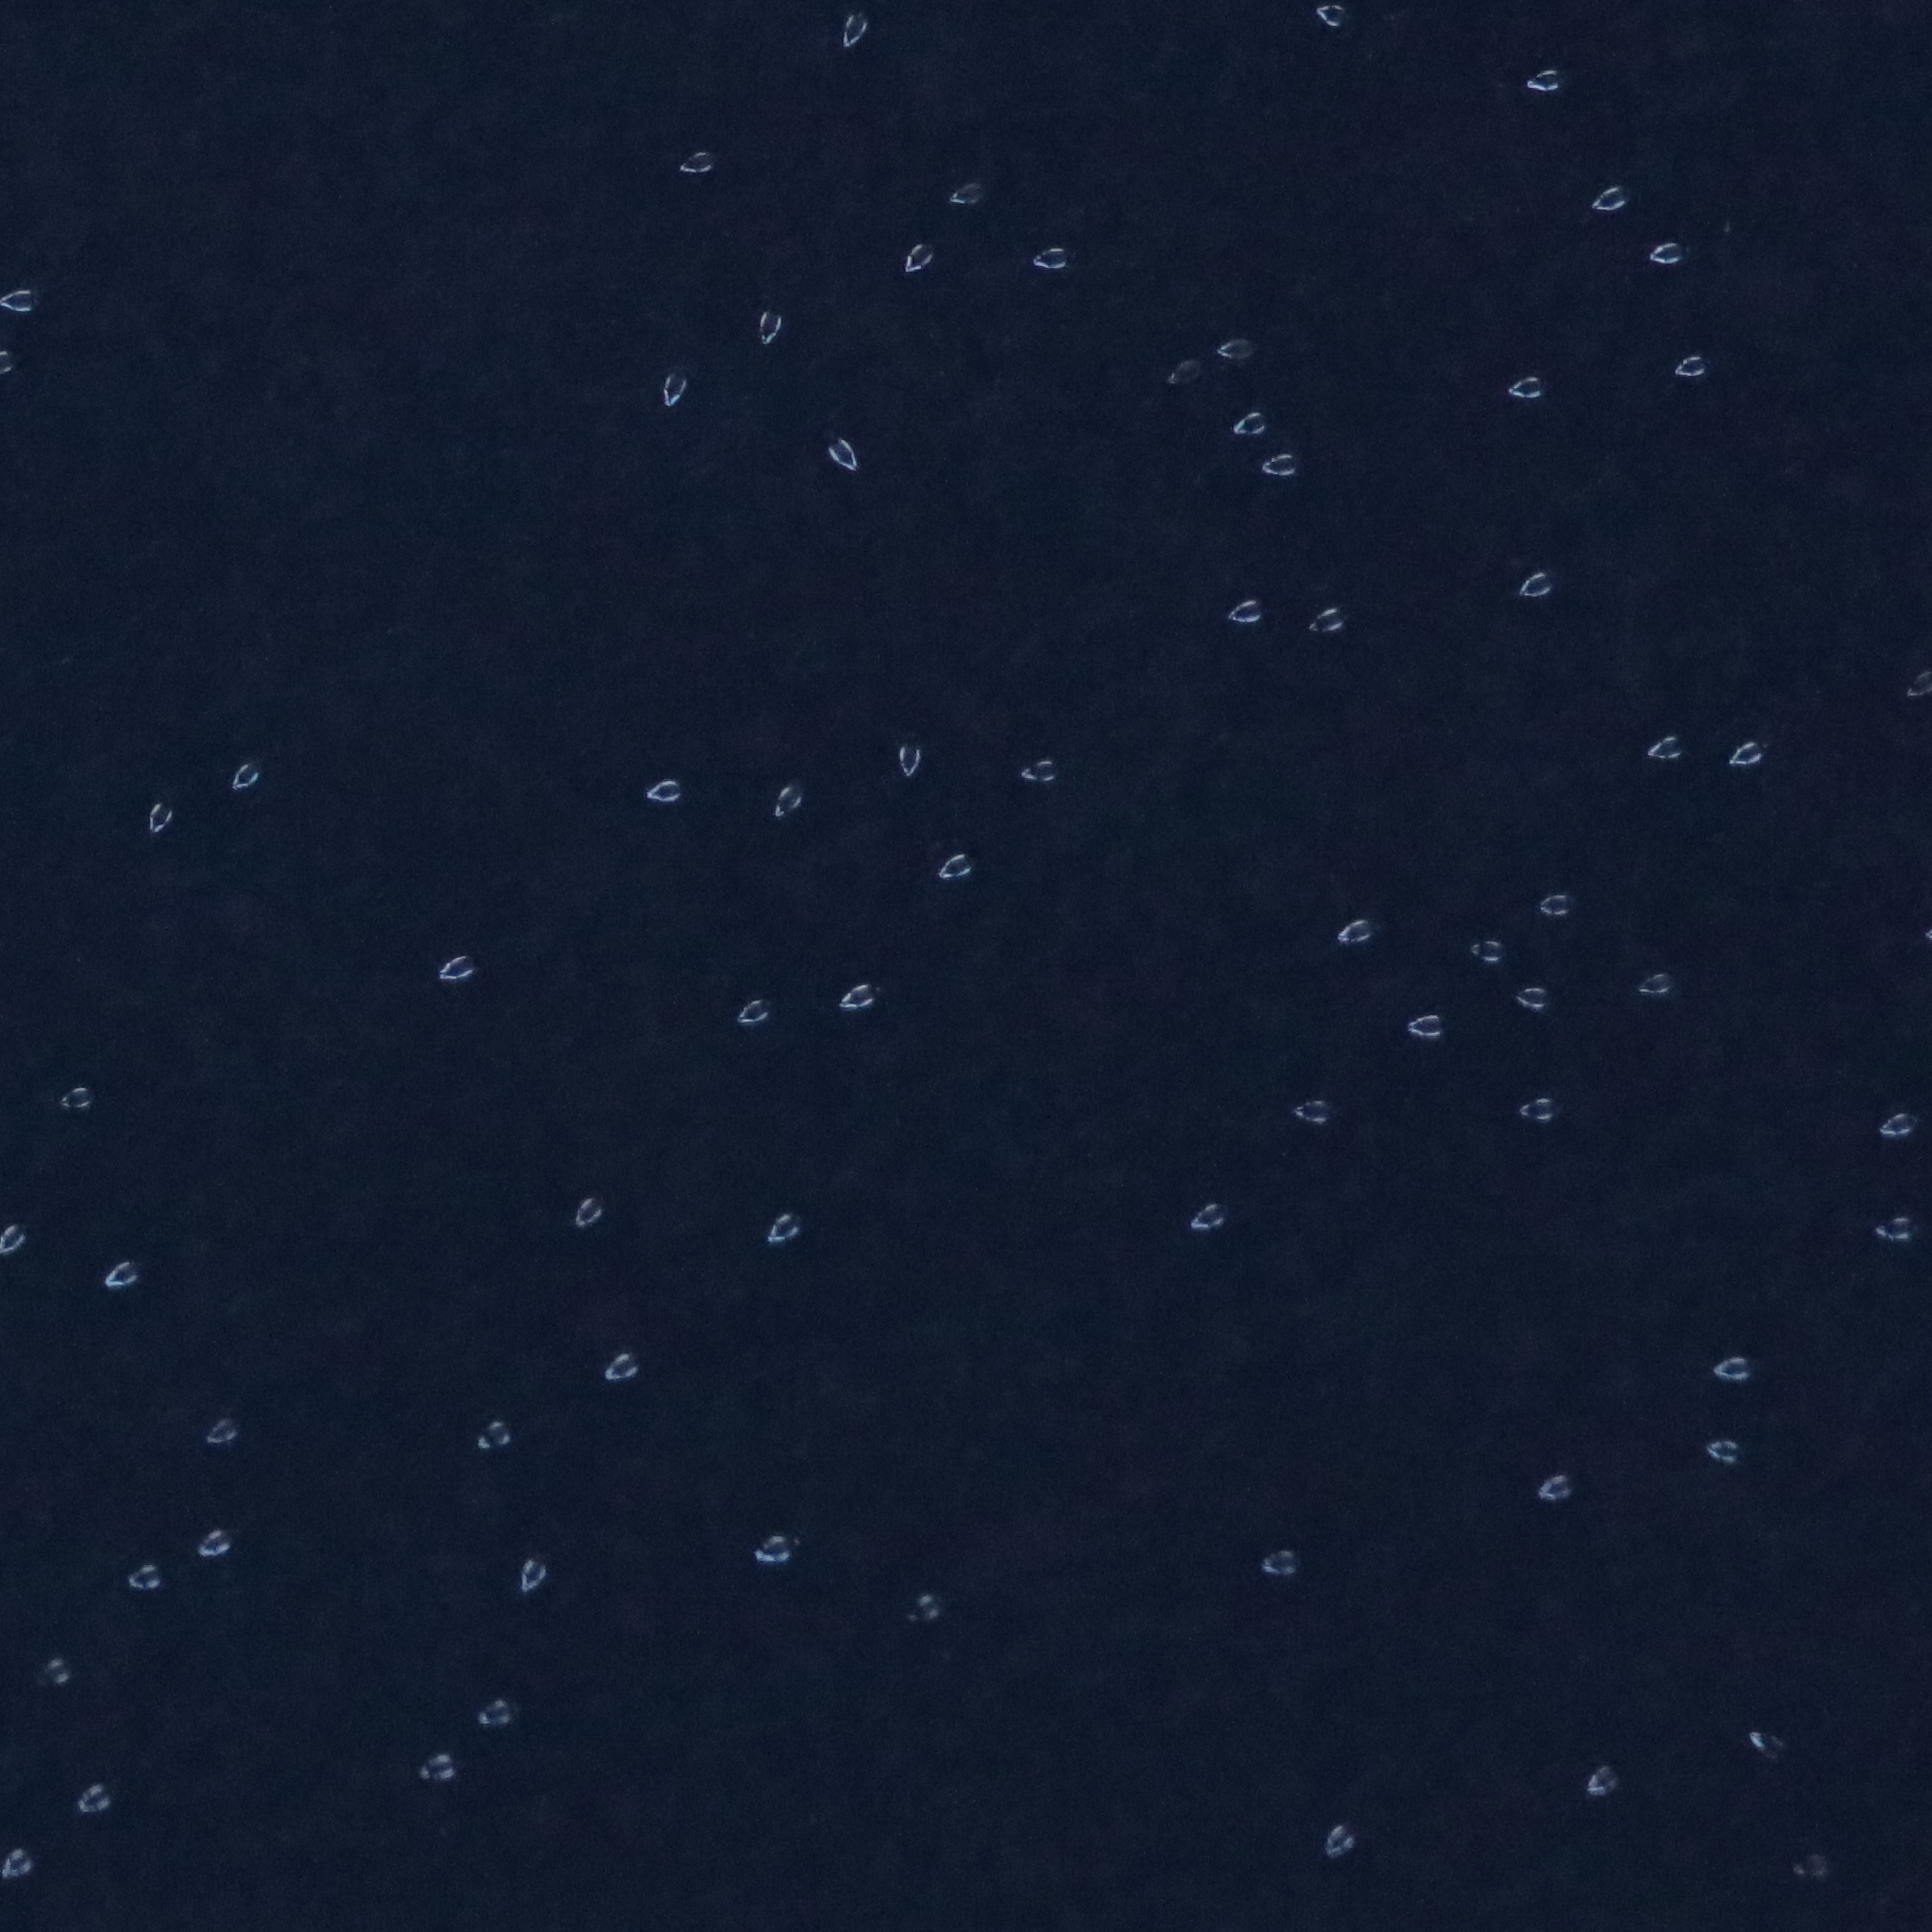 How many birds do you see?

73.